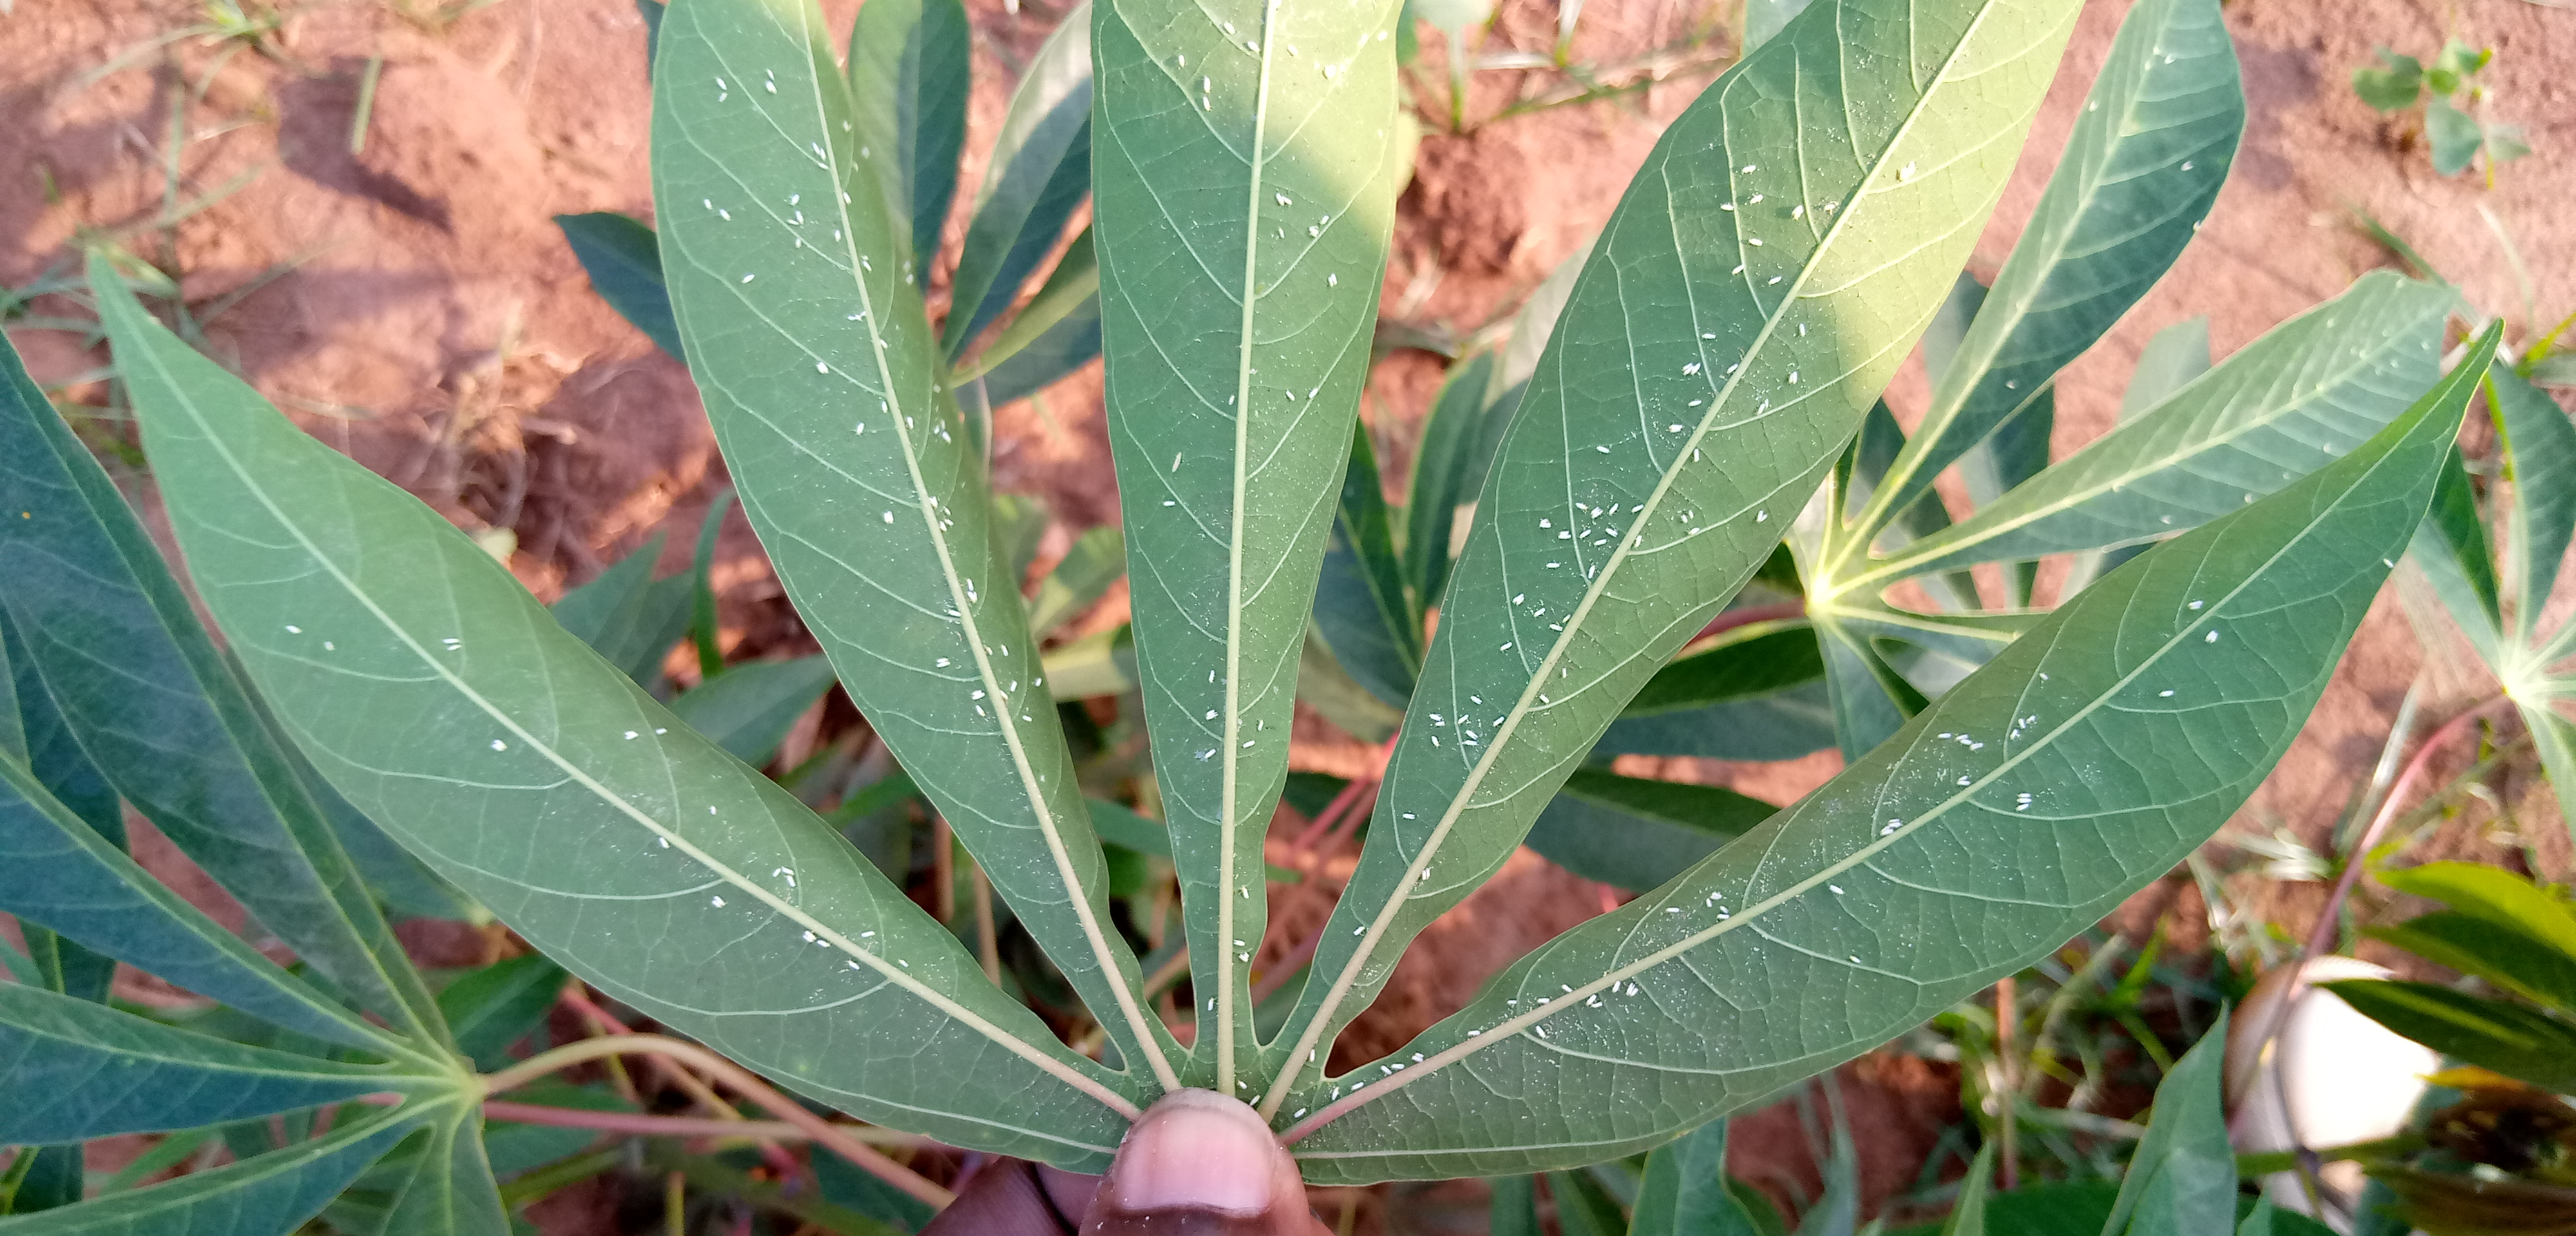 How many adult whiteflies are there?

189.